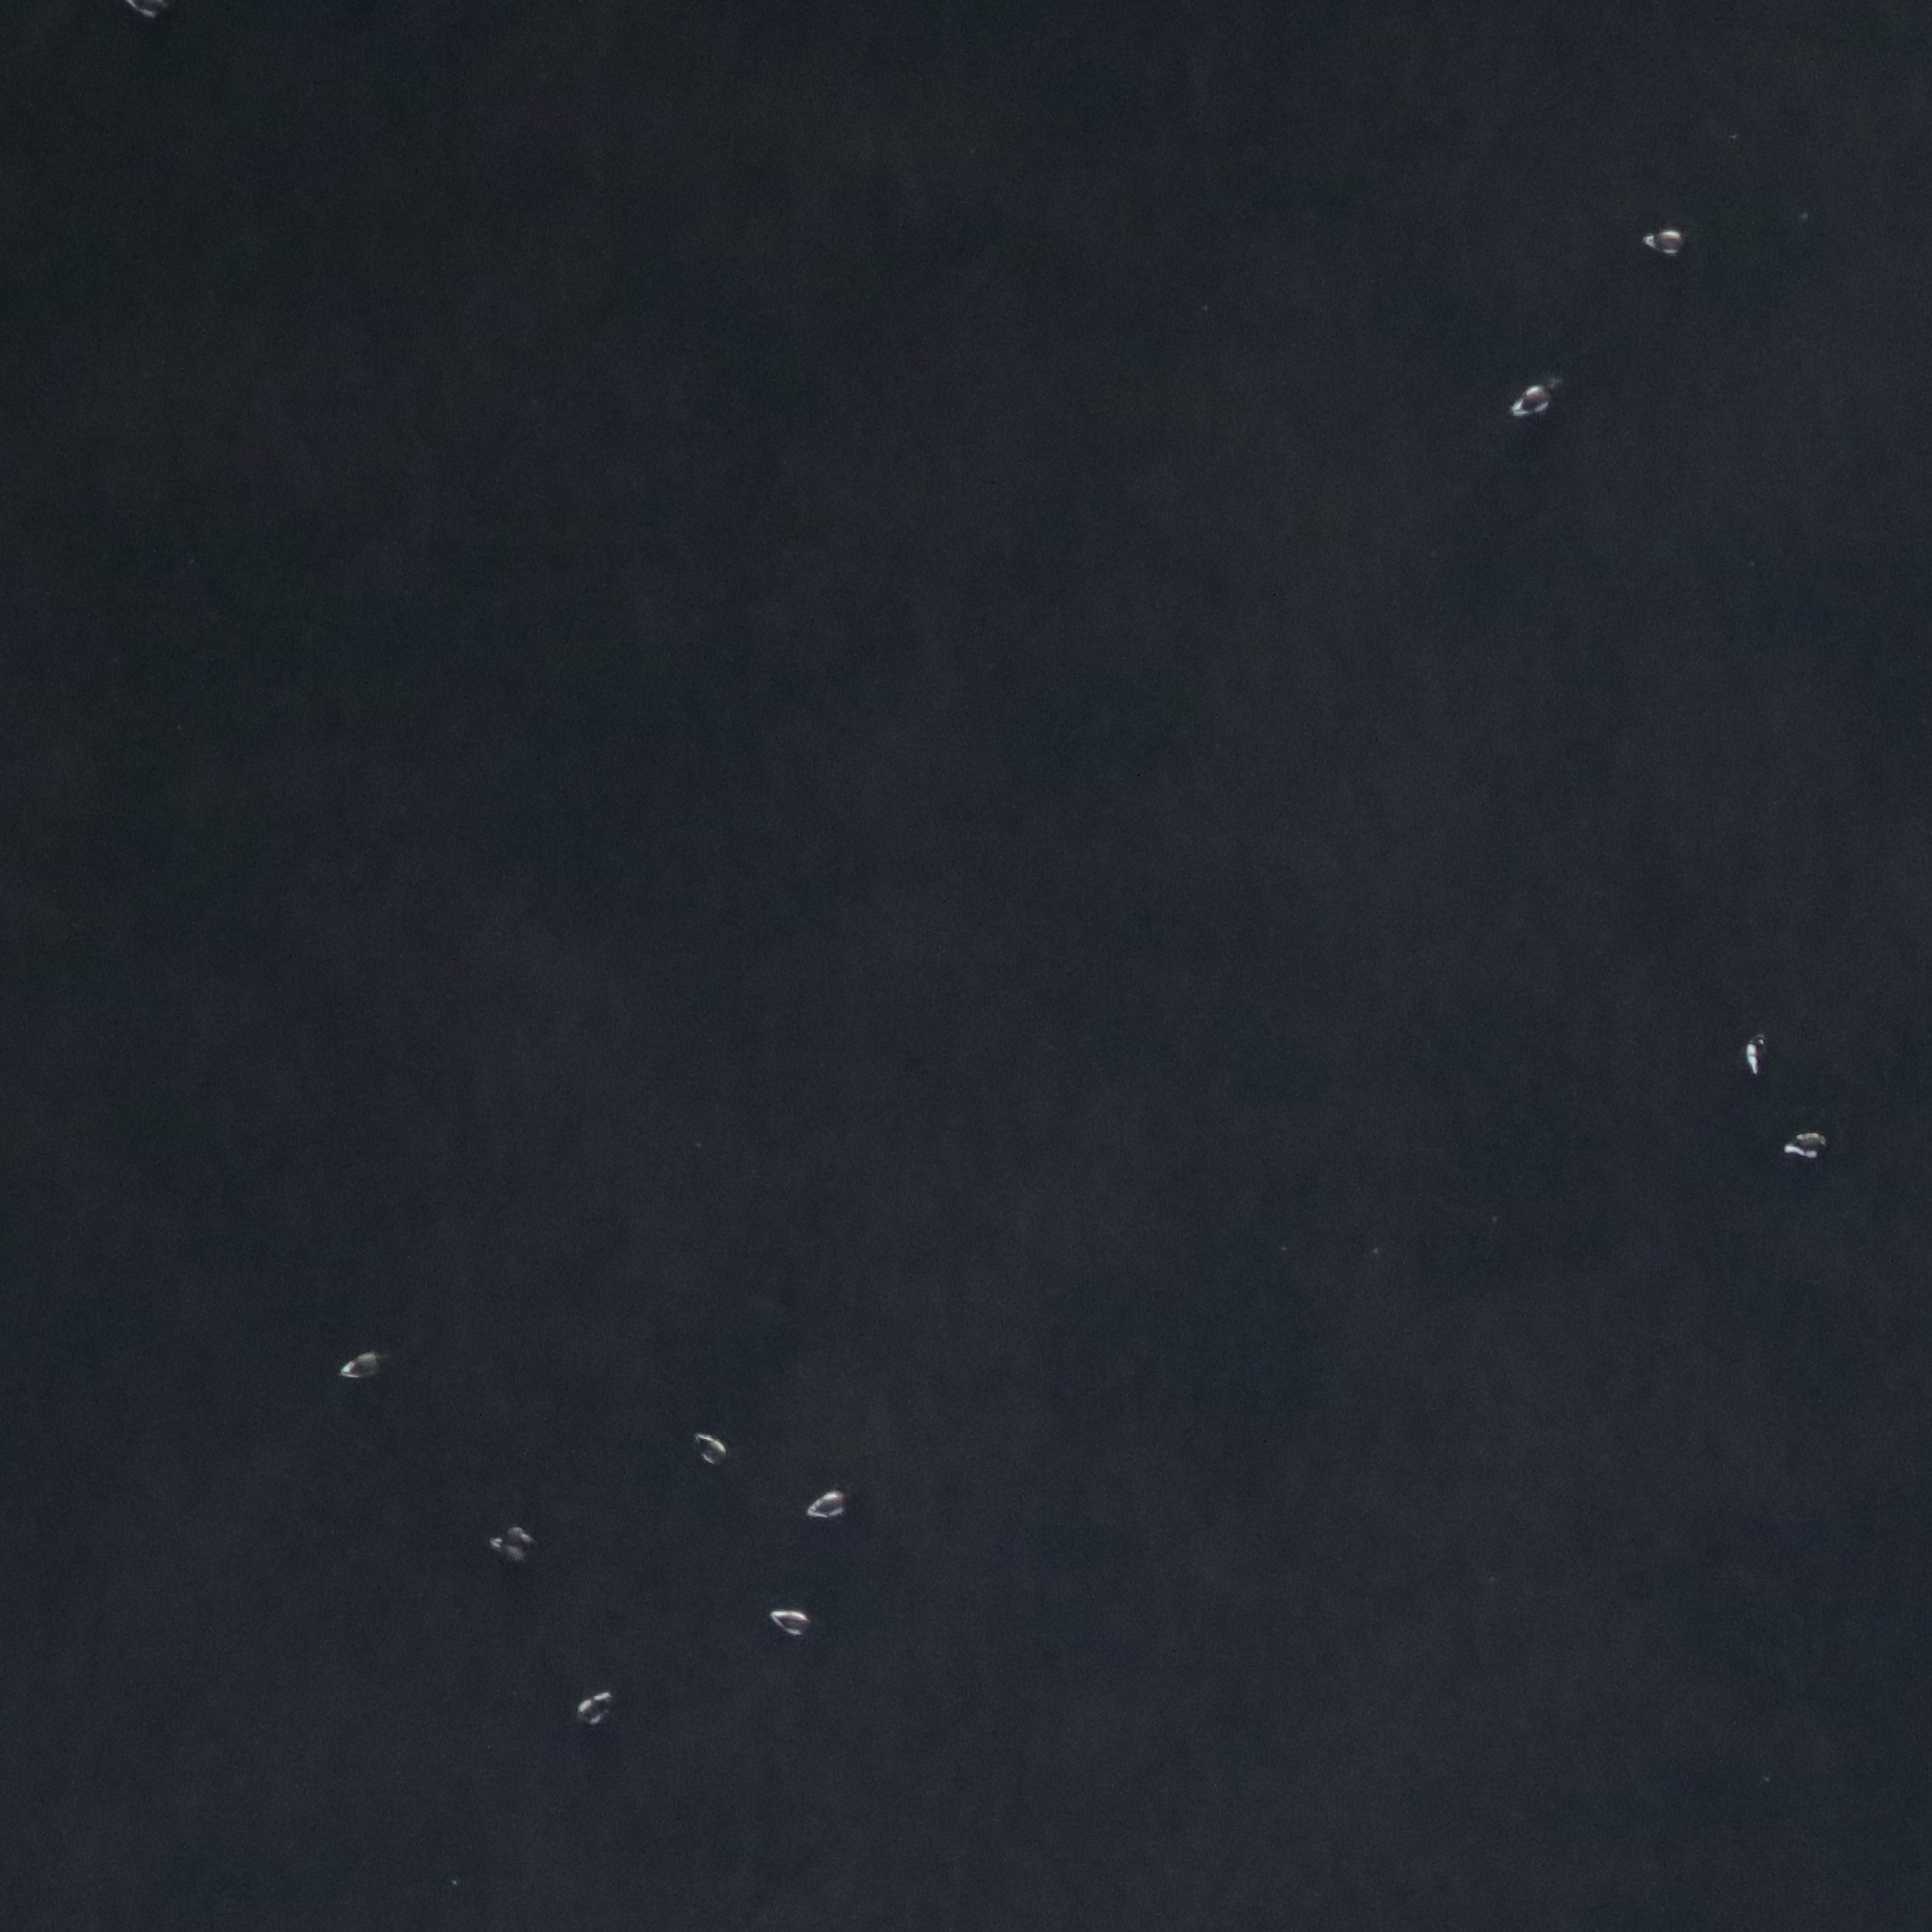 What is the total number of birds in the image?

10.